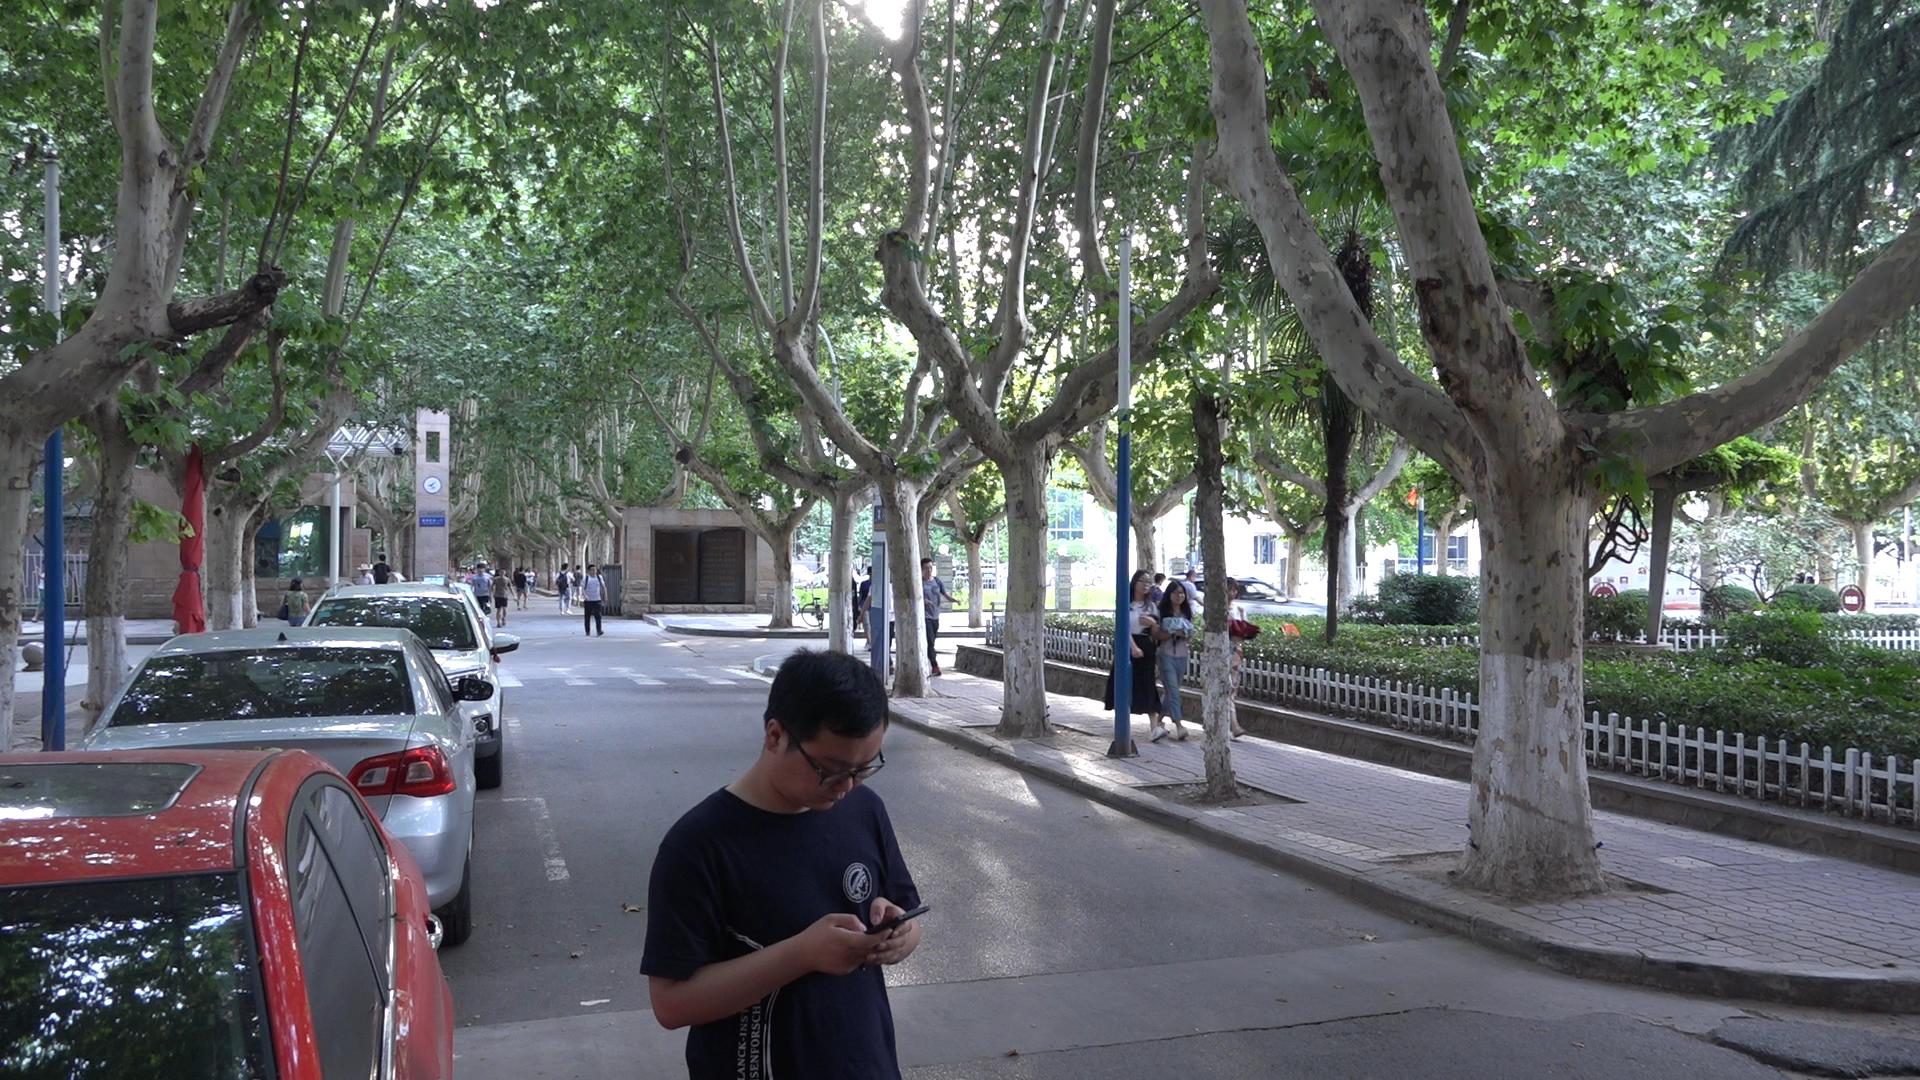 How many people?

20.